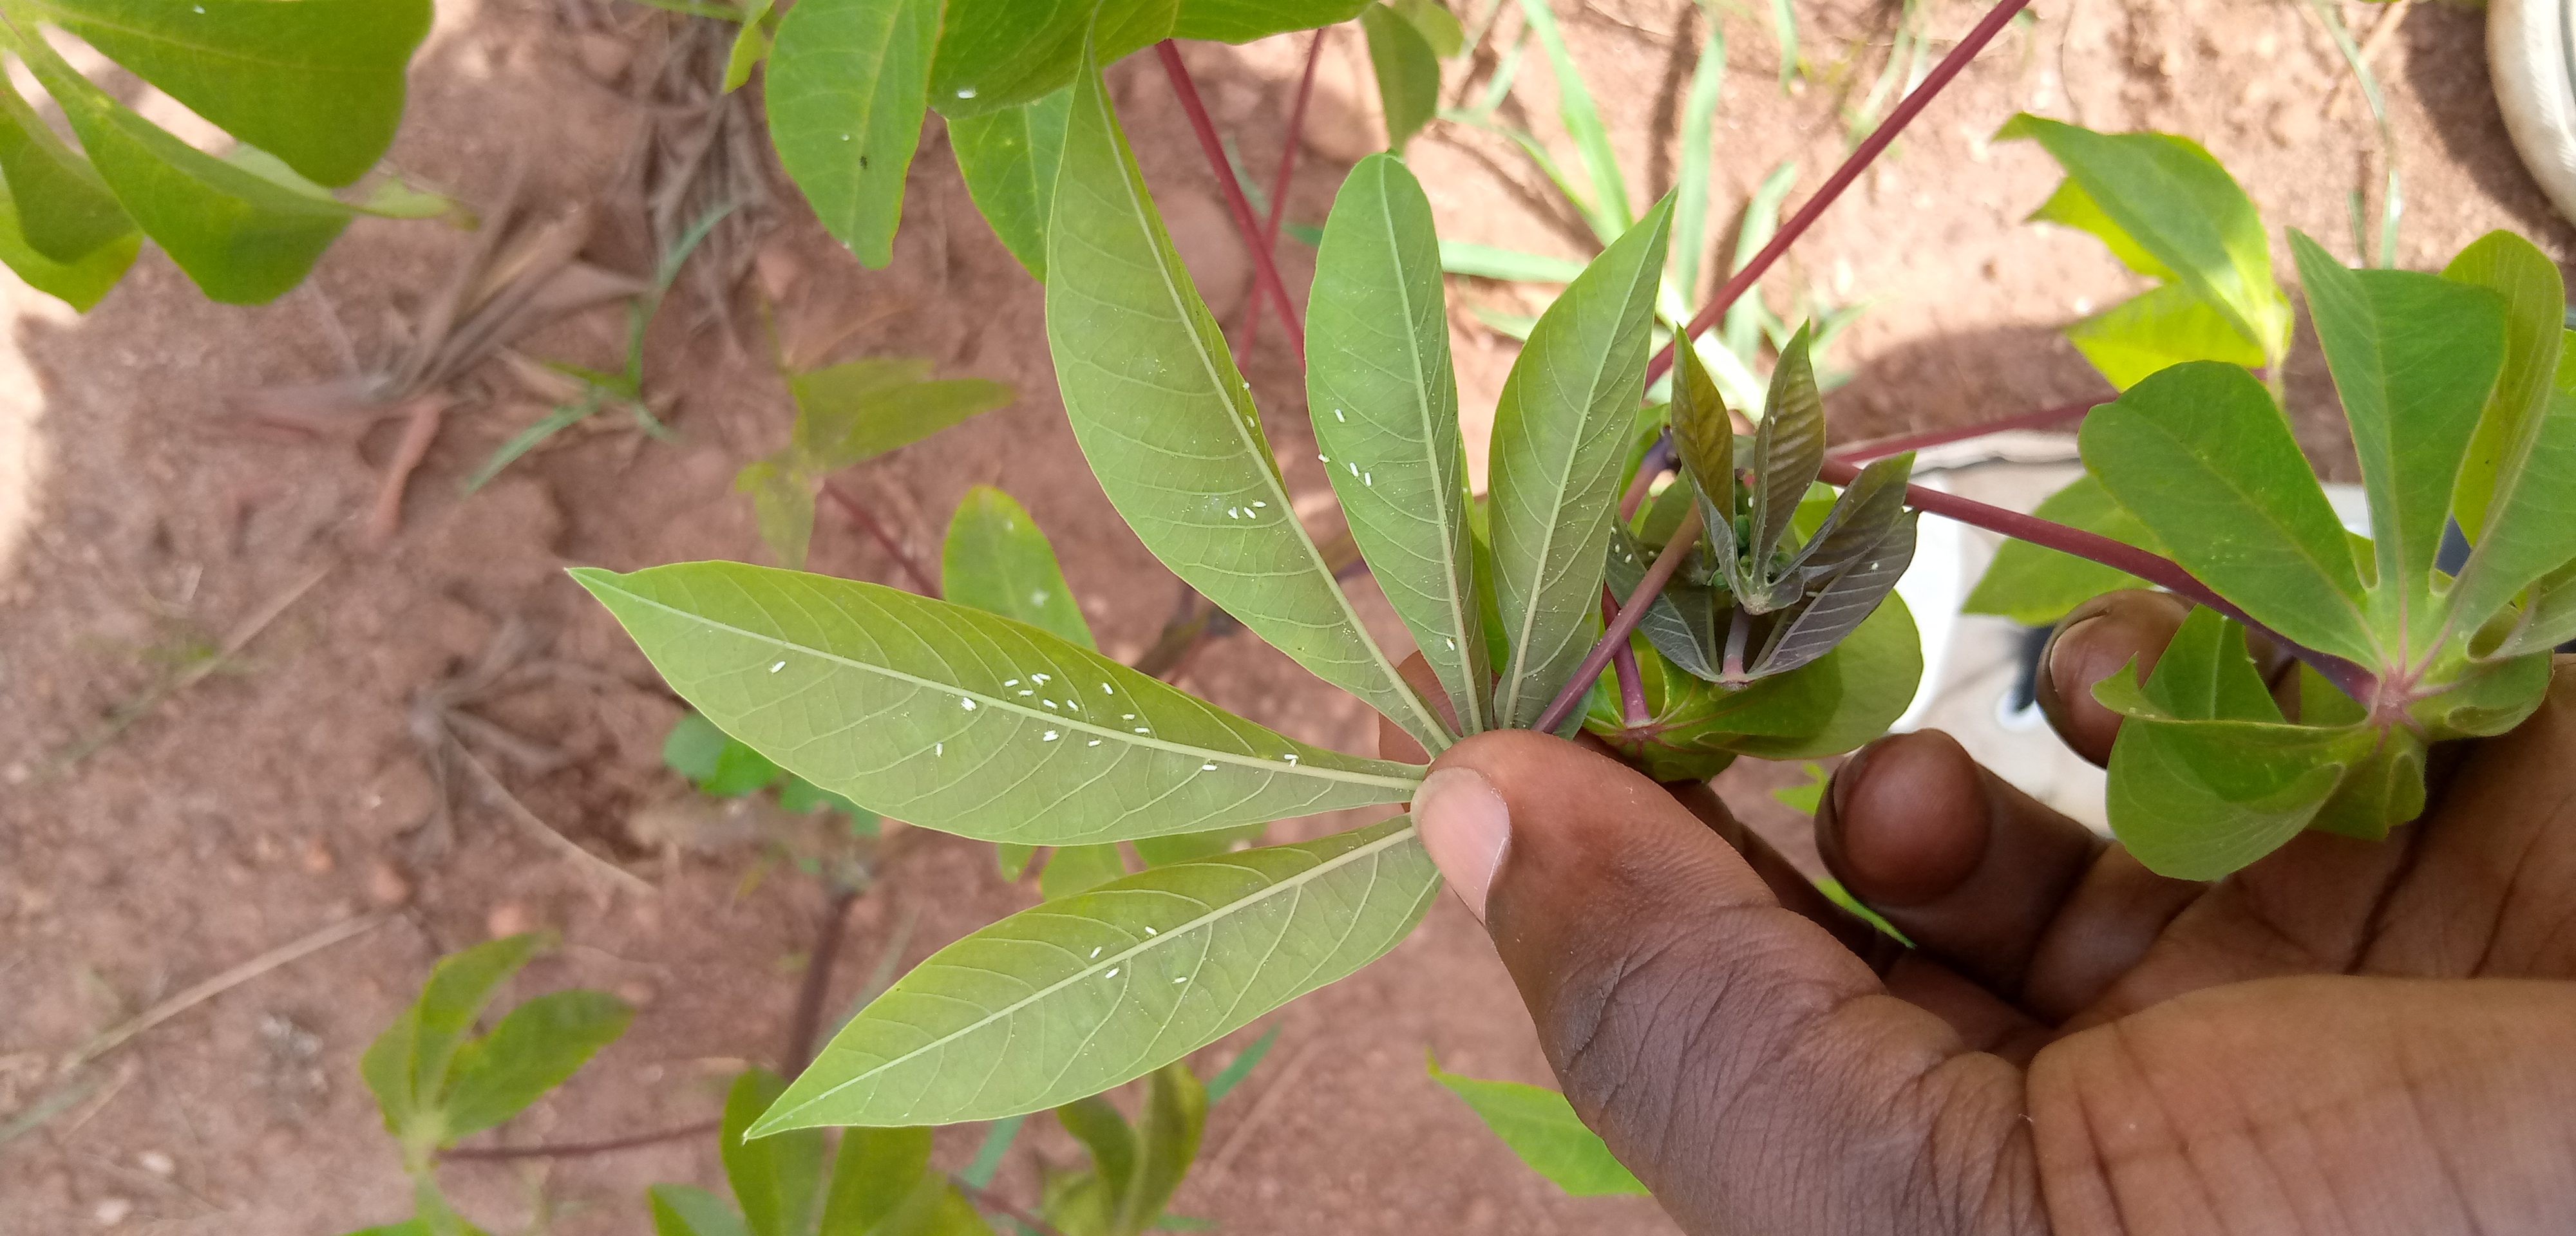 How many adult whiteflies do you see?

40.